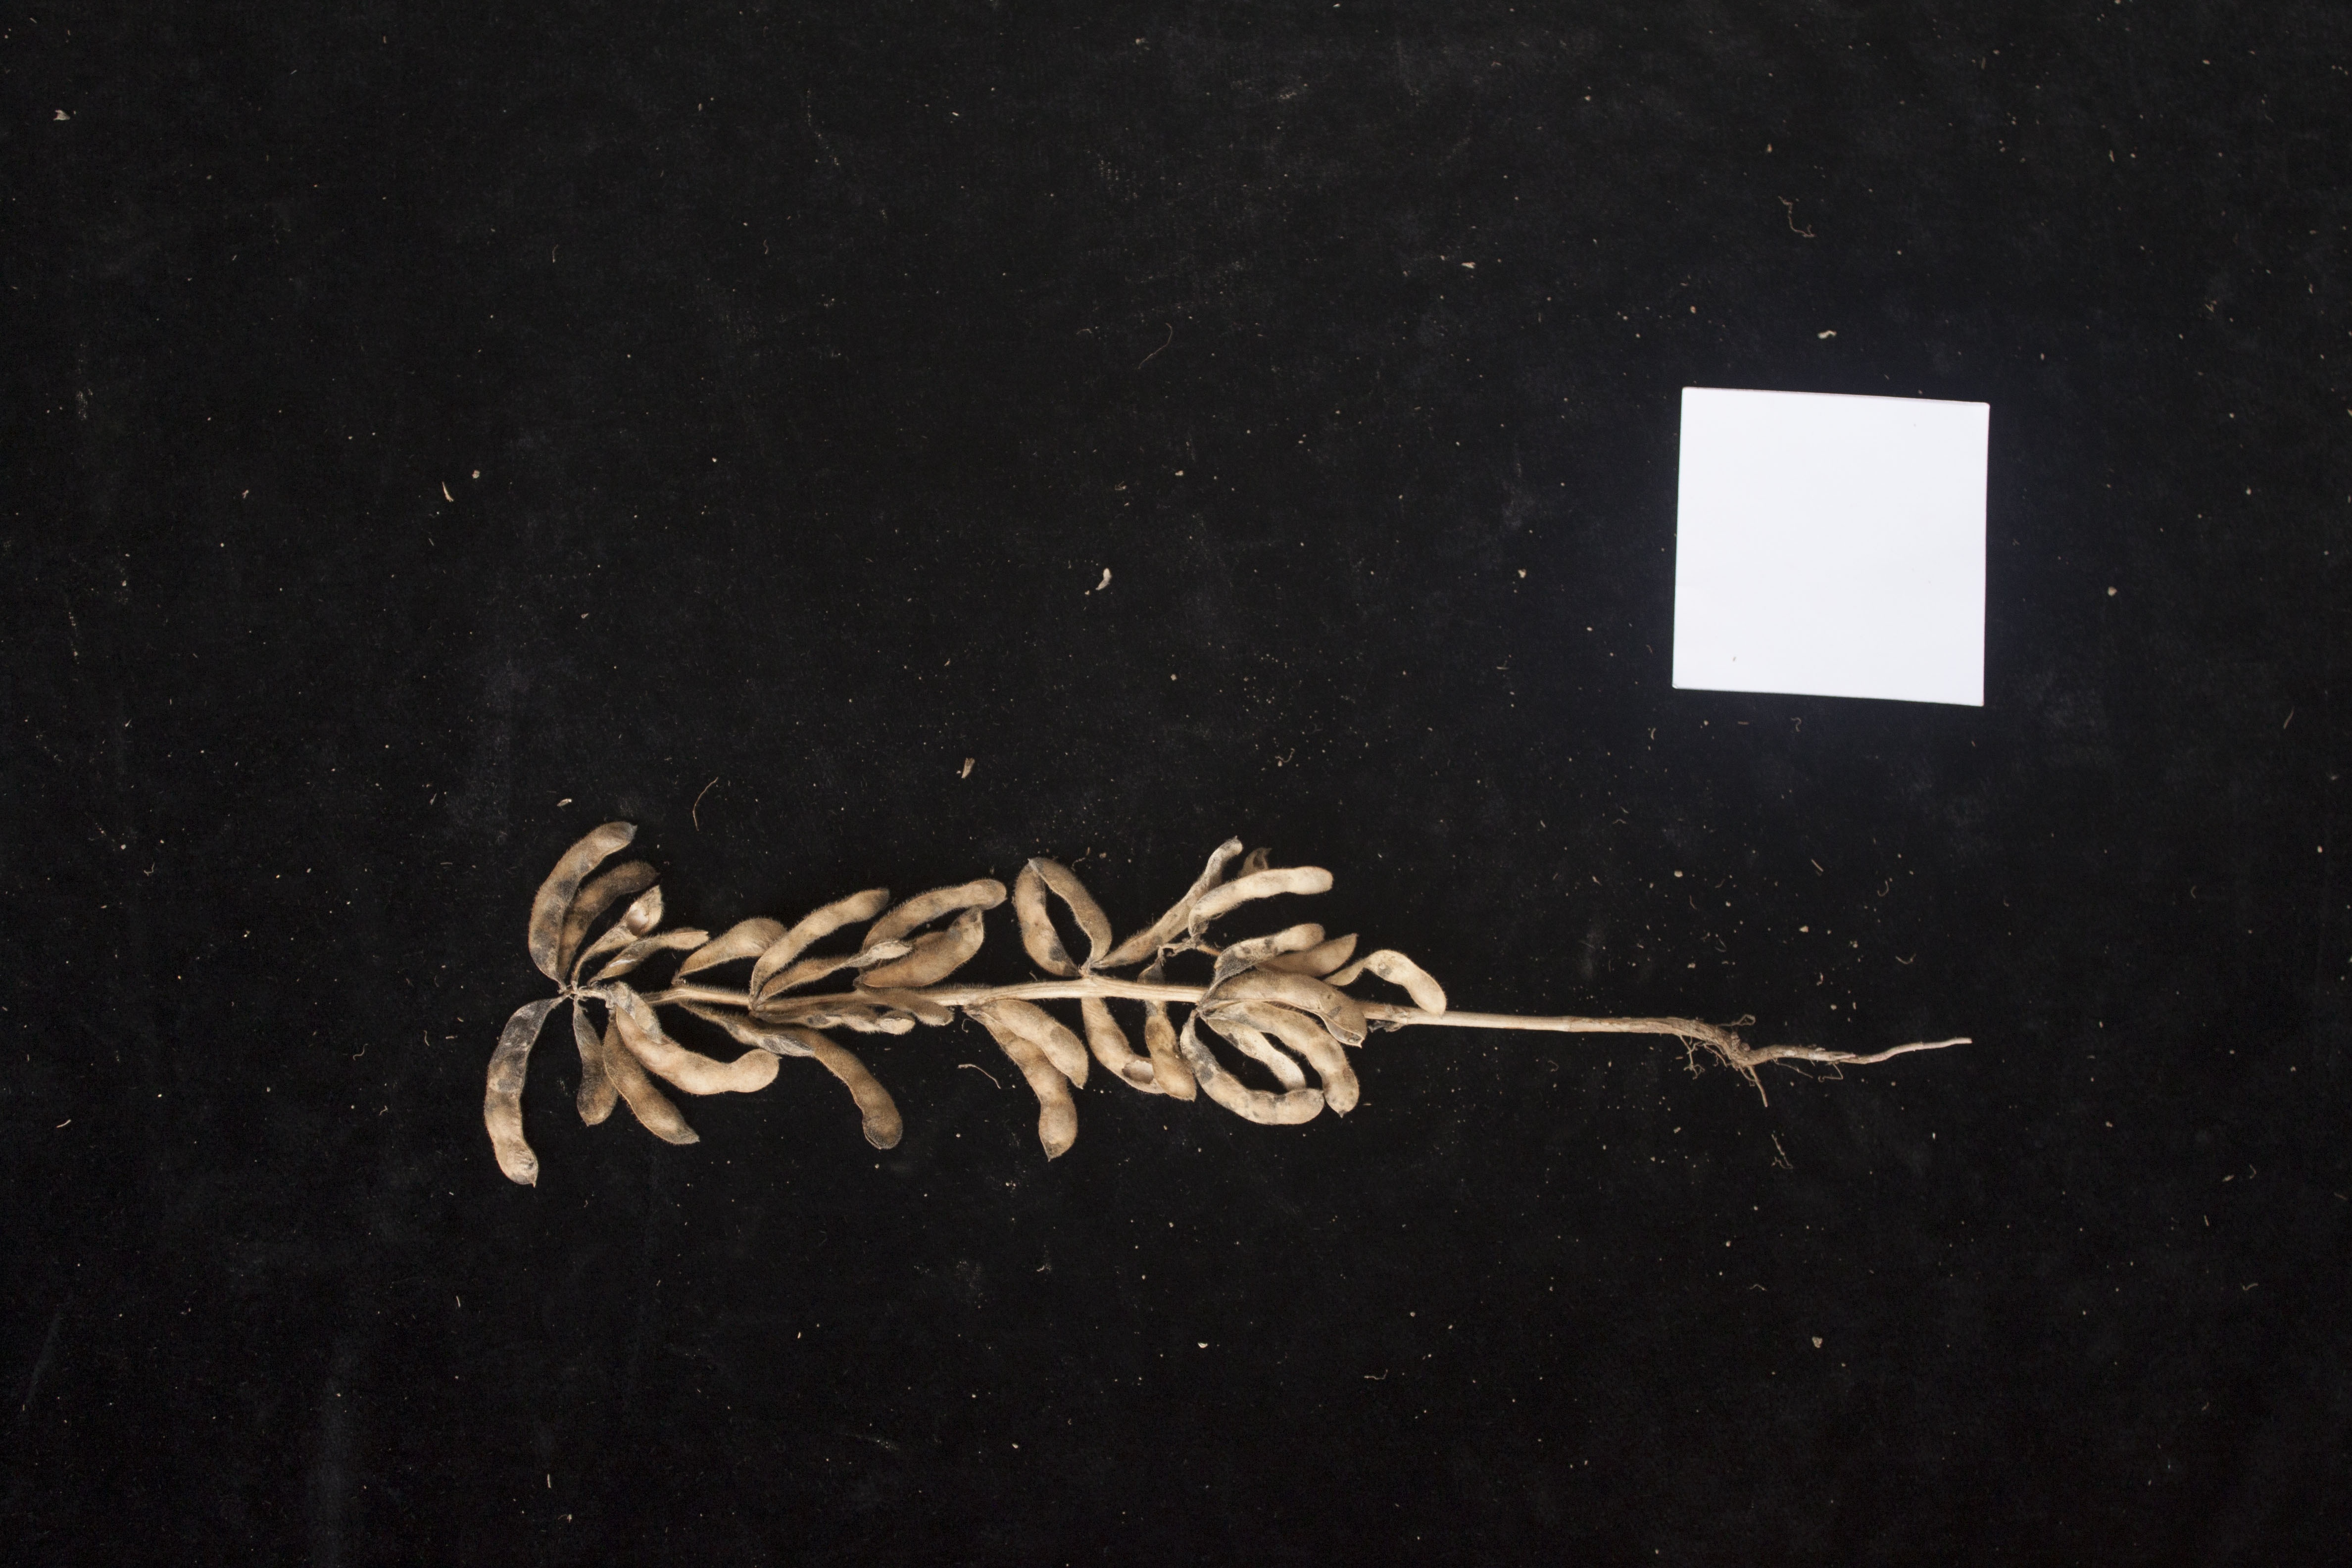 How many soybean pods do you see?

30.